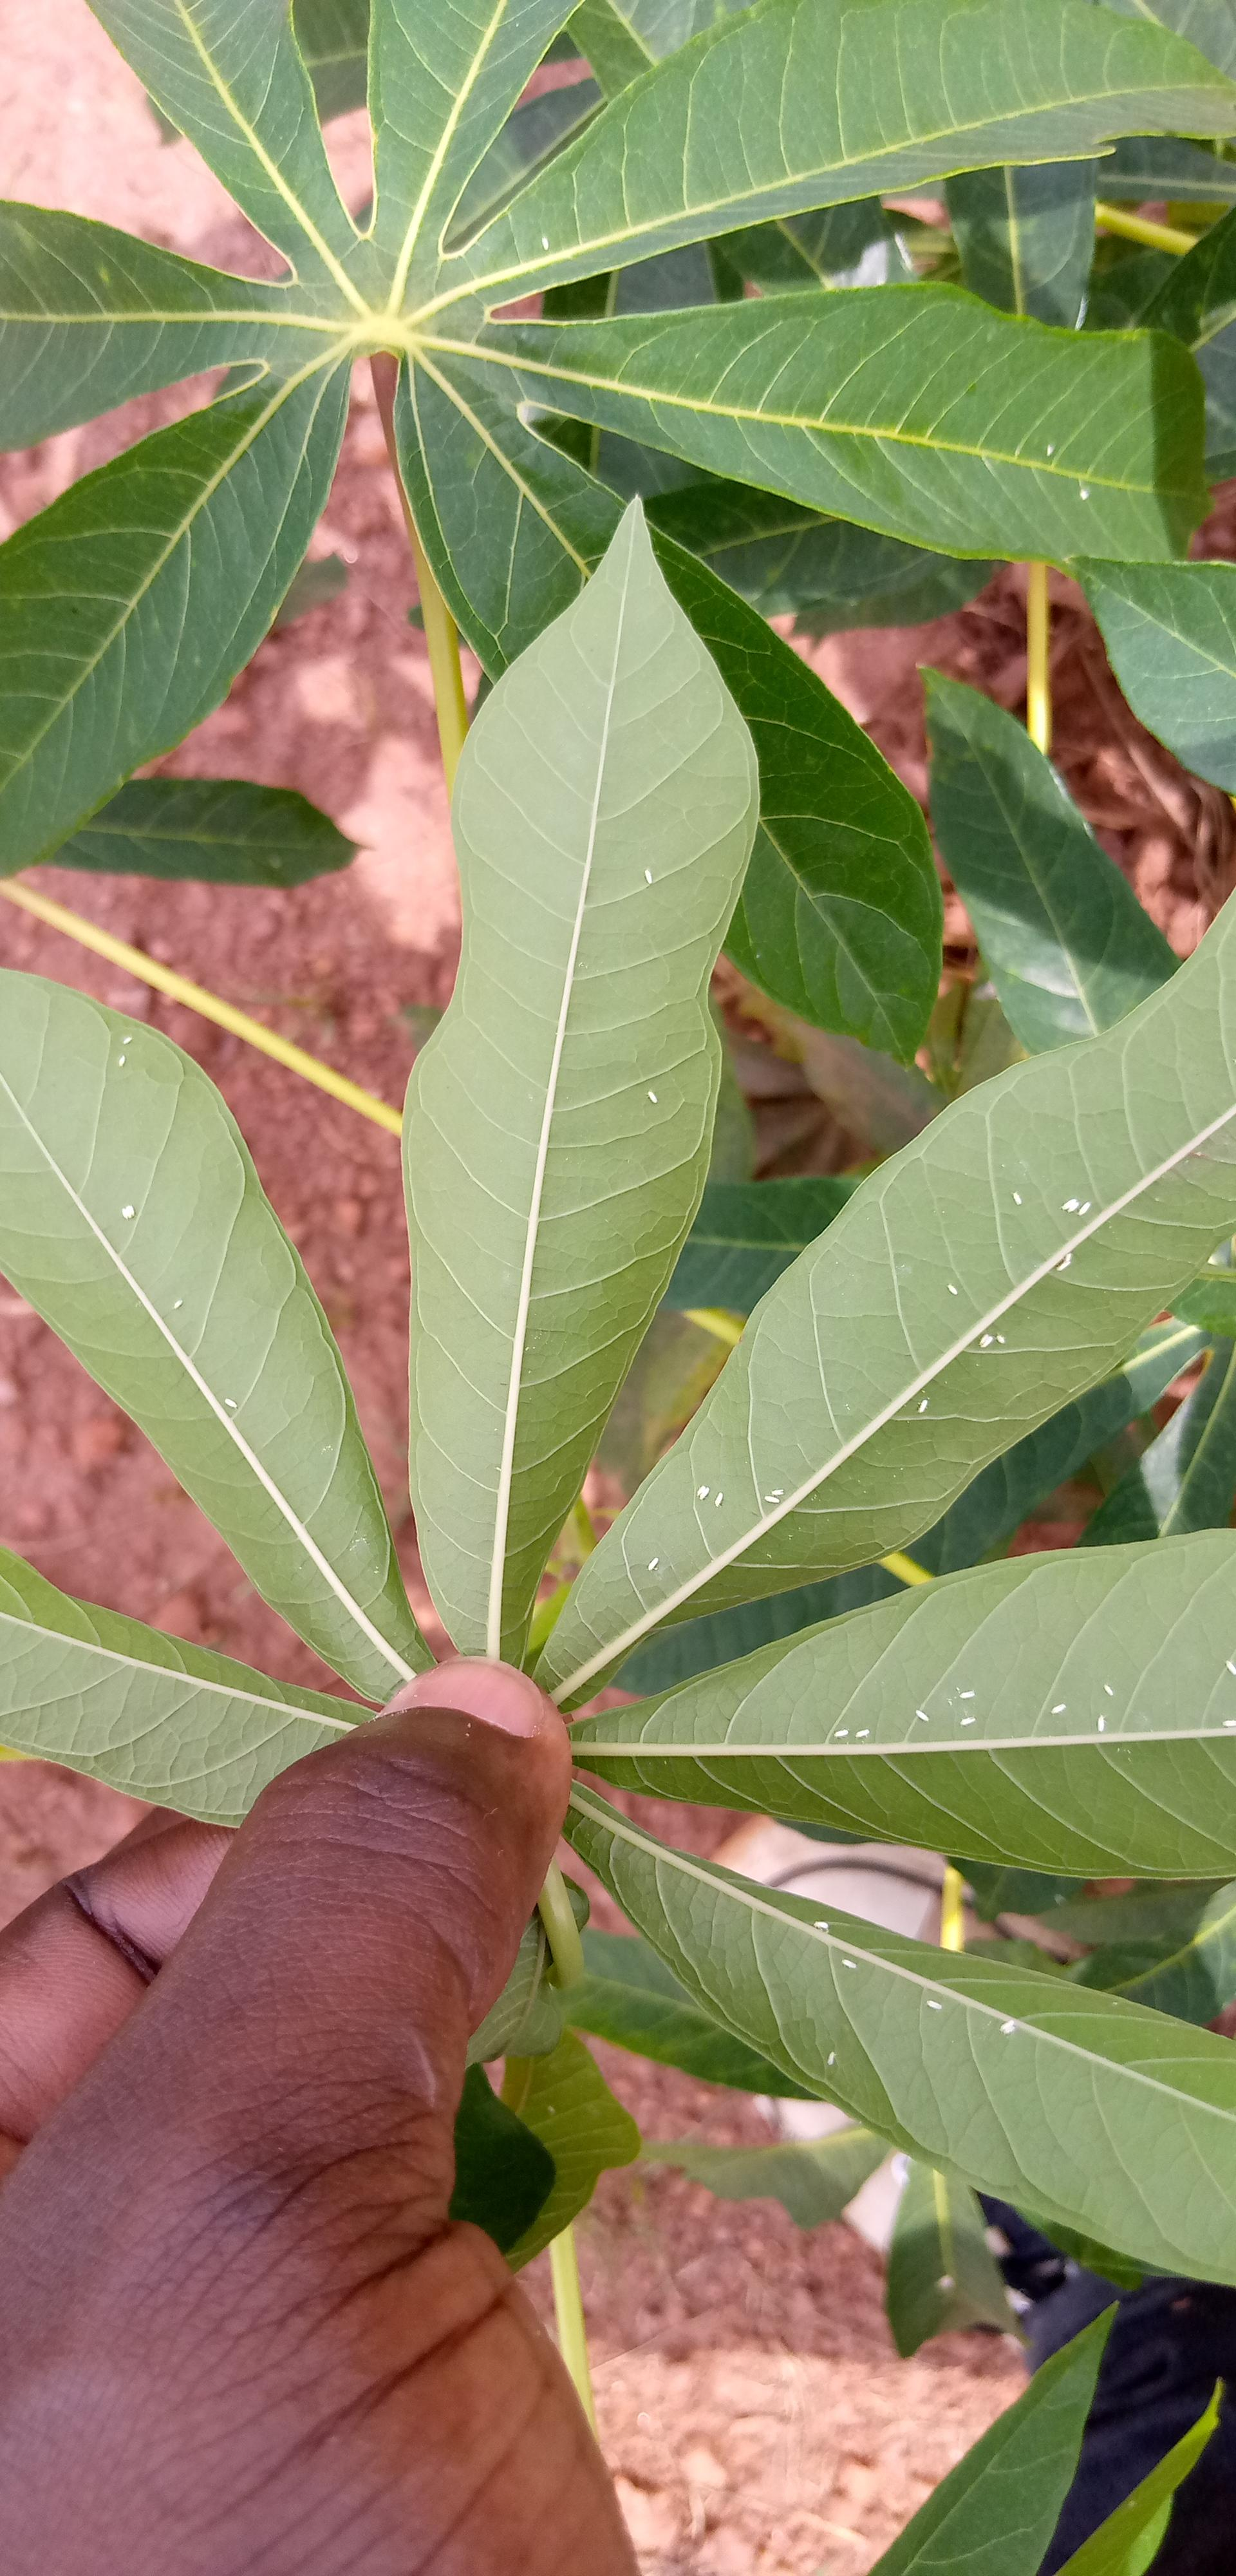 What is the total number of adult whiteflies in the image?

42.